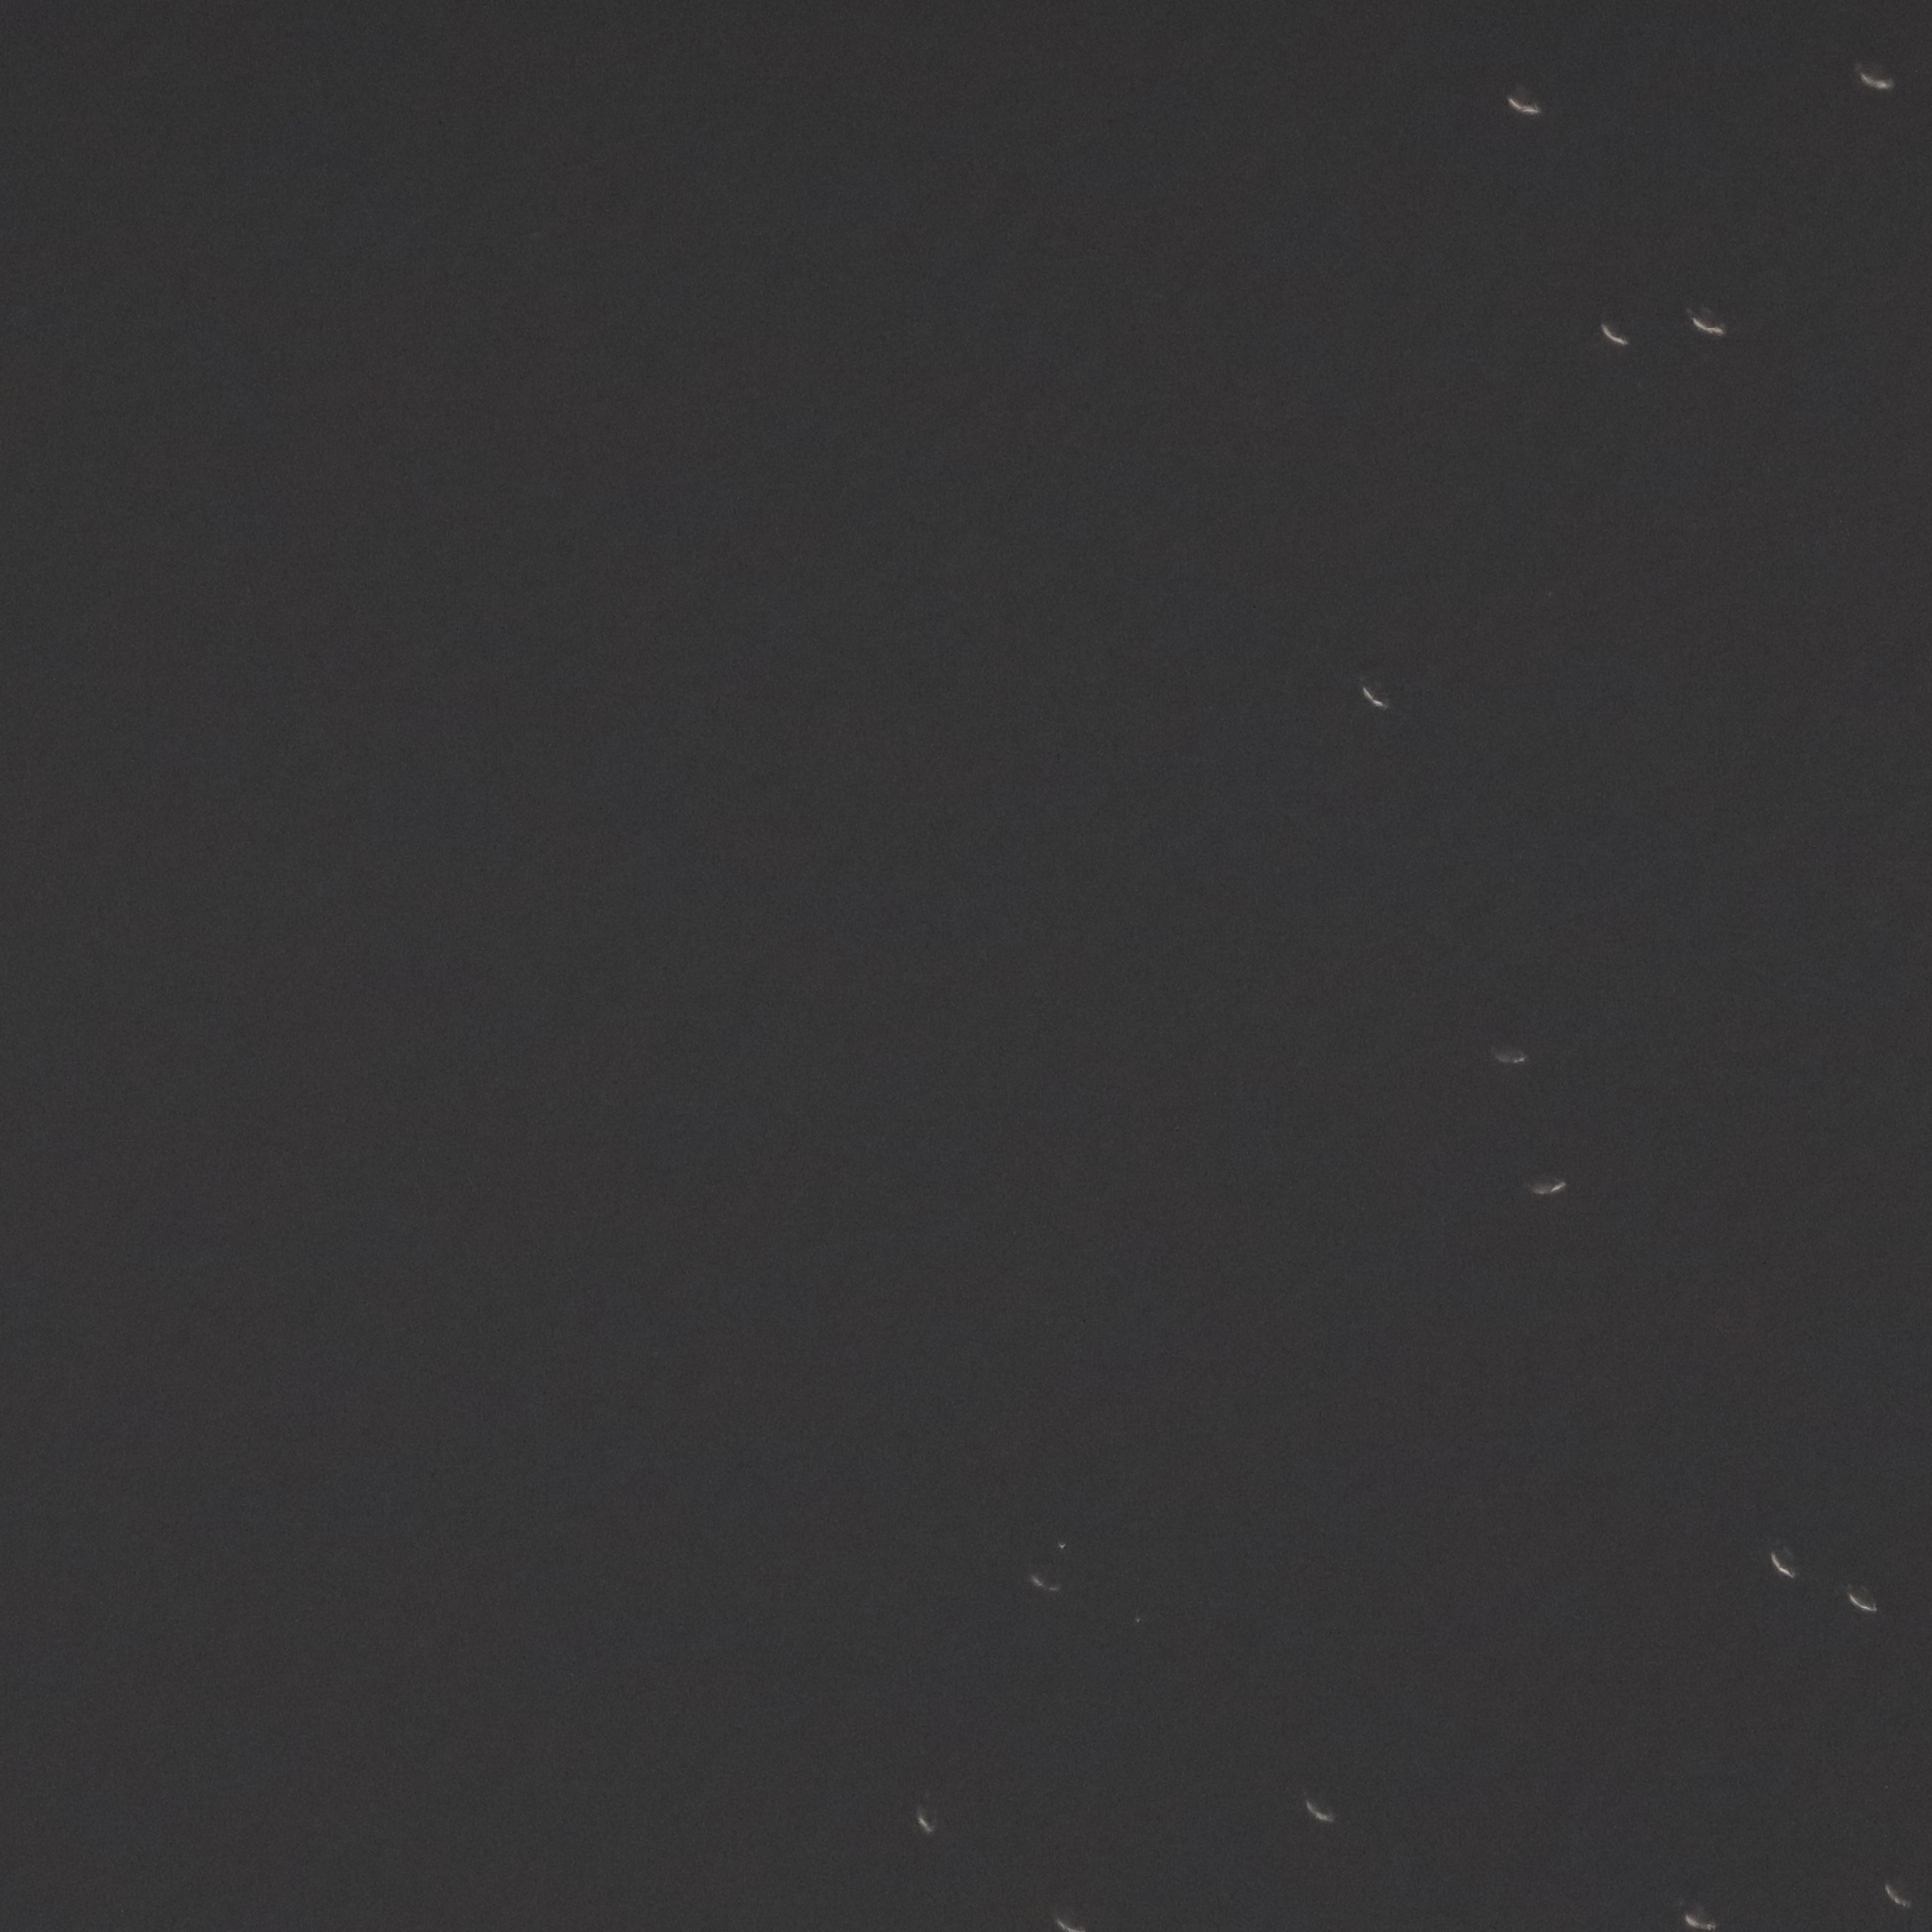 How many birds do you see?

15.